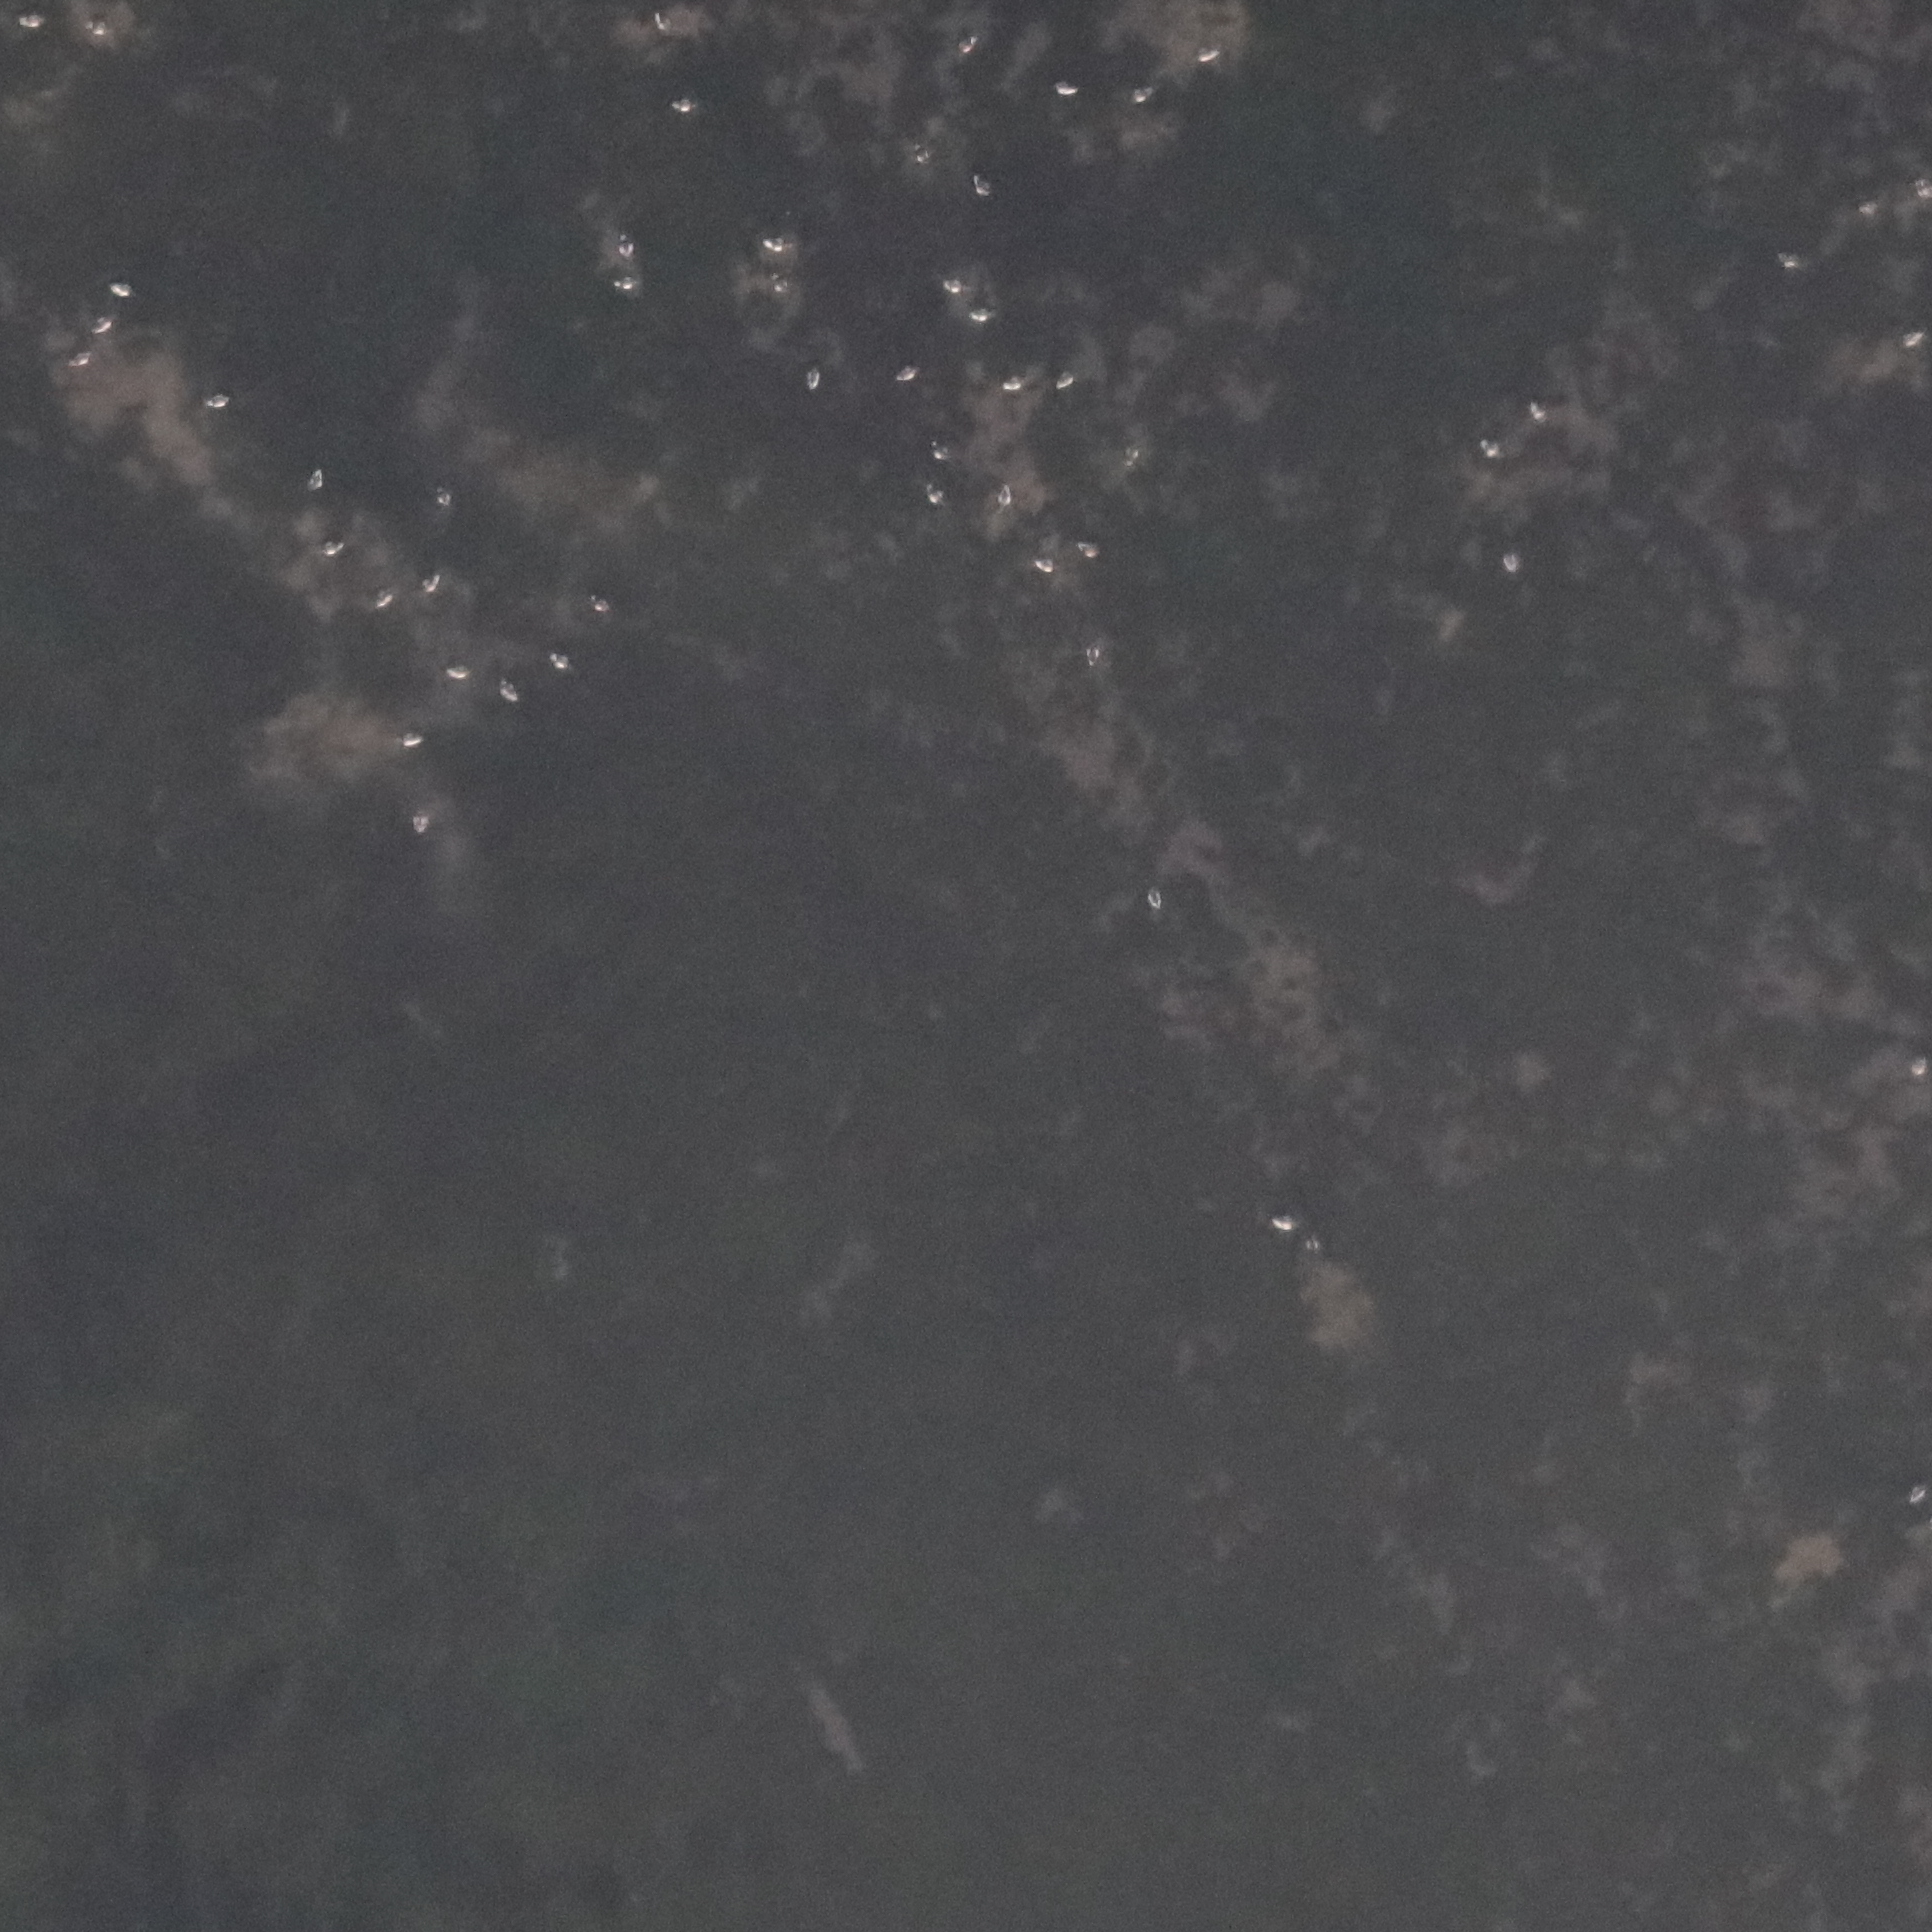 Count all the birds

54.